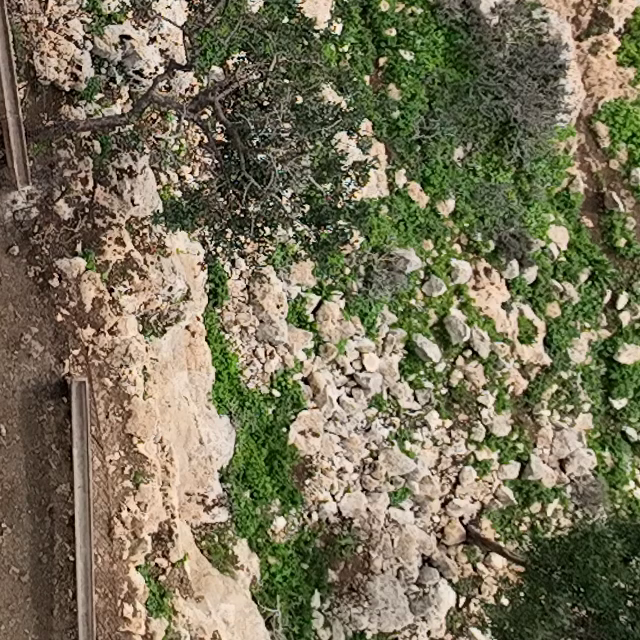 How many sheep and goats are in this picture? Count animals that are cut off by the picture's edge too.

0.